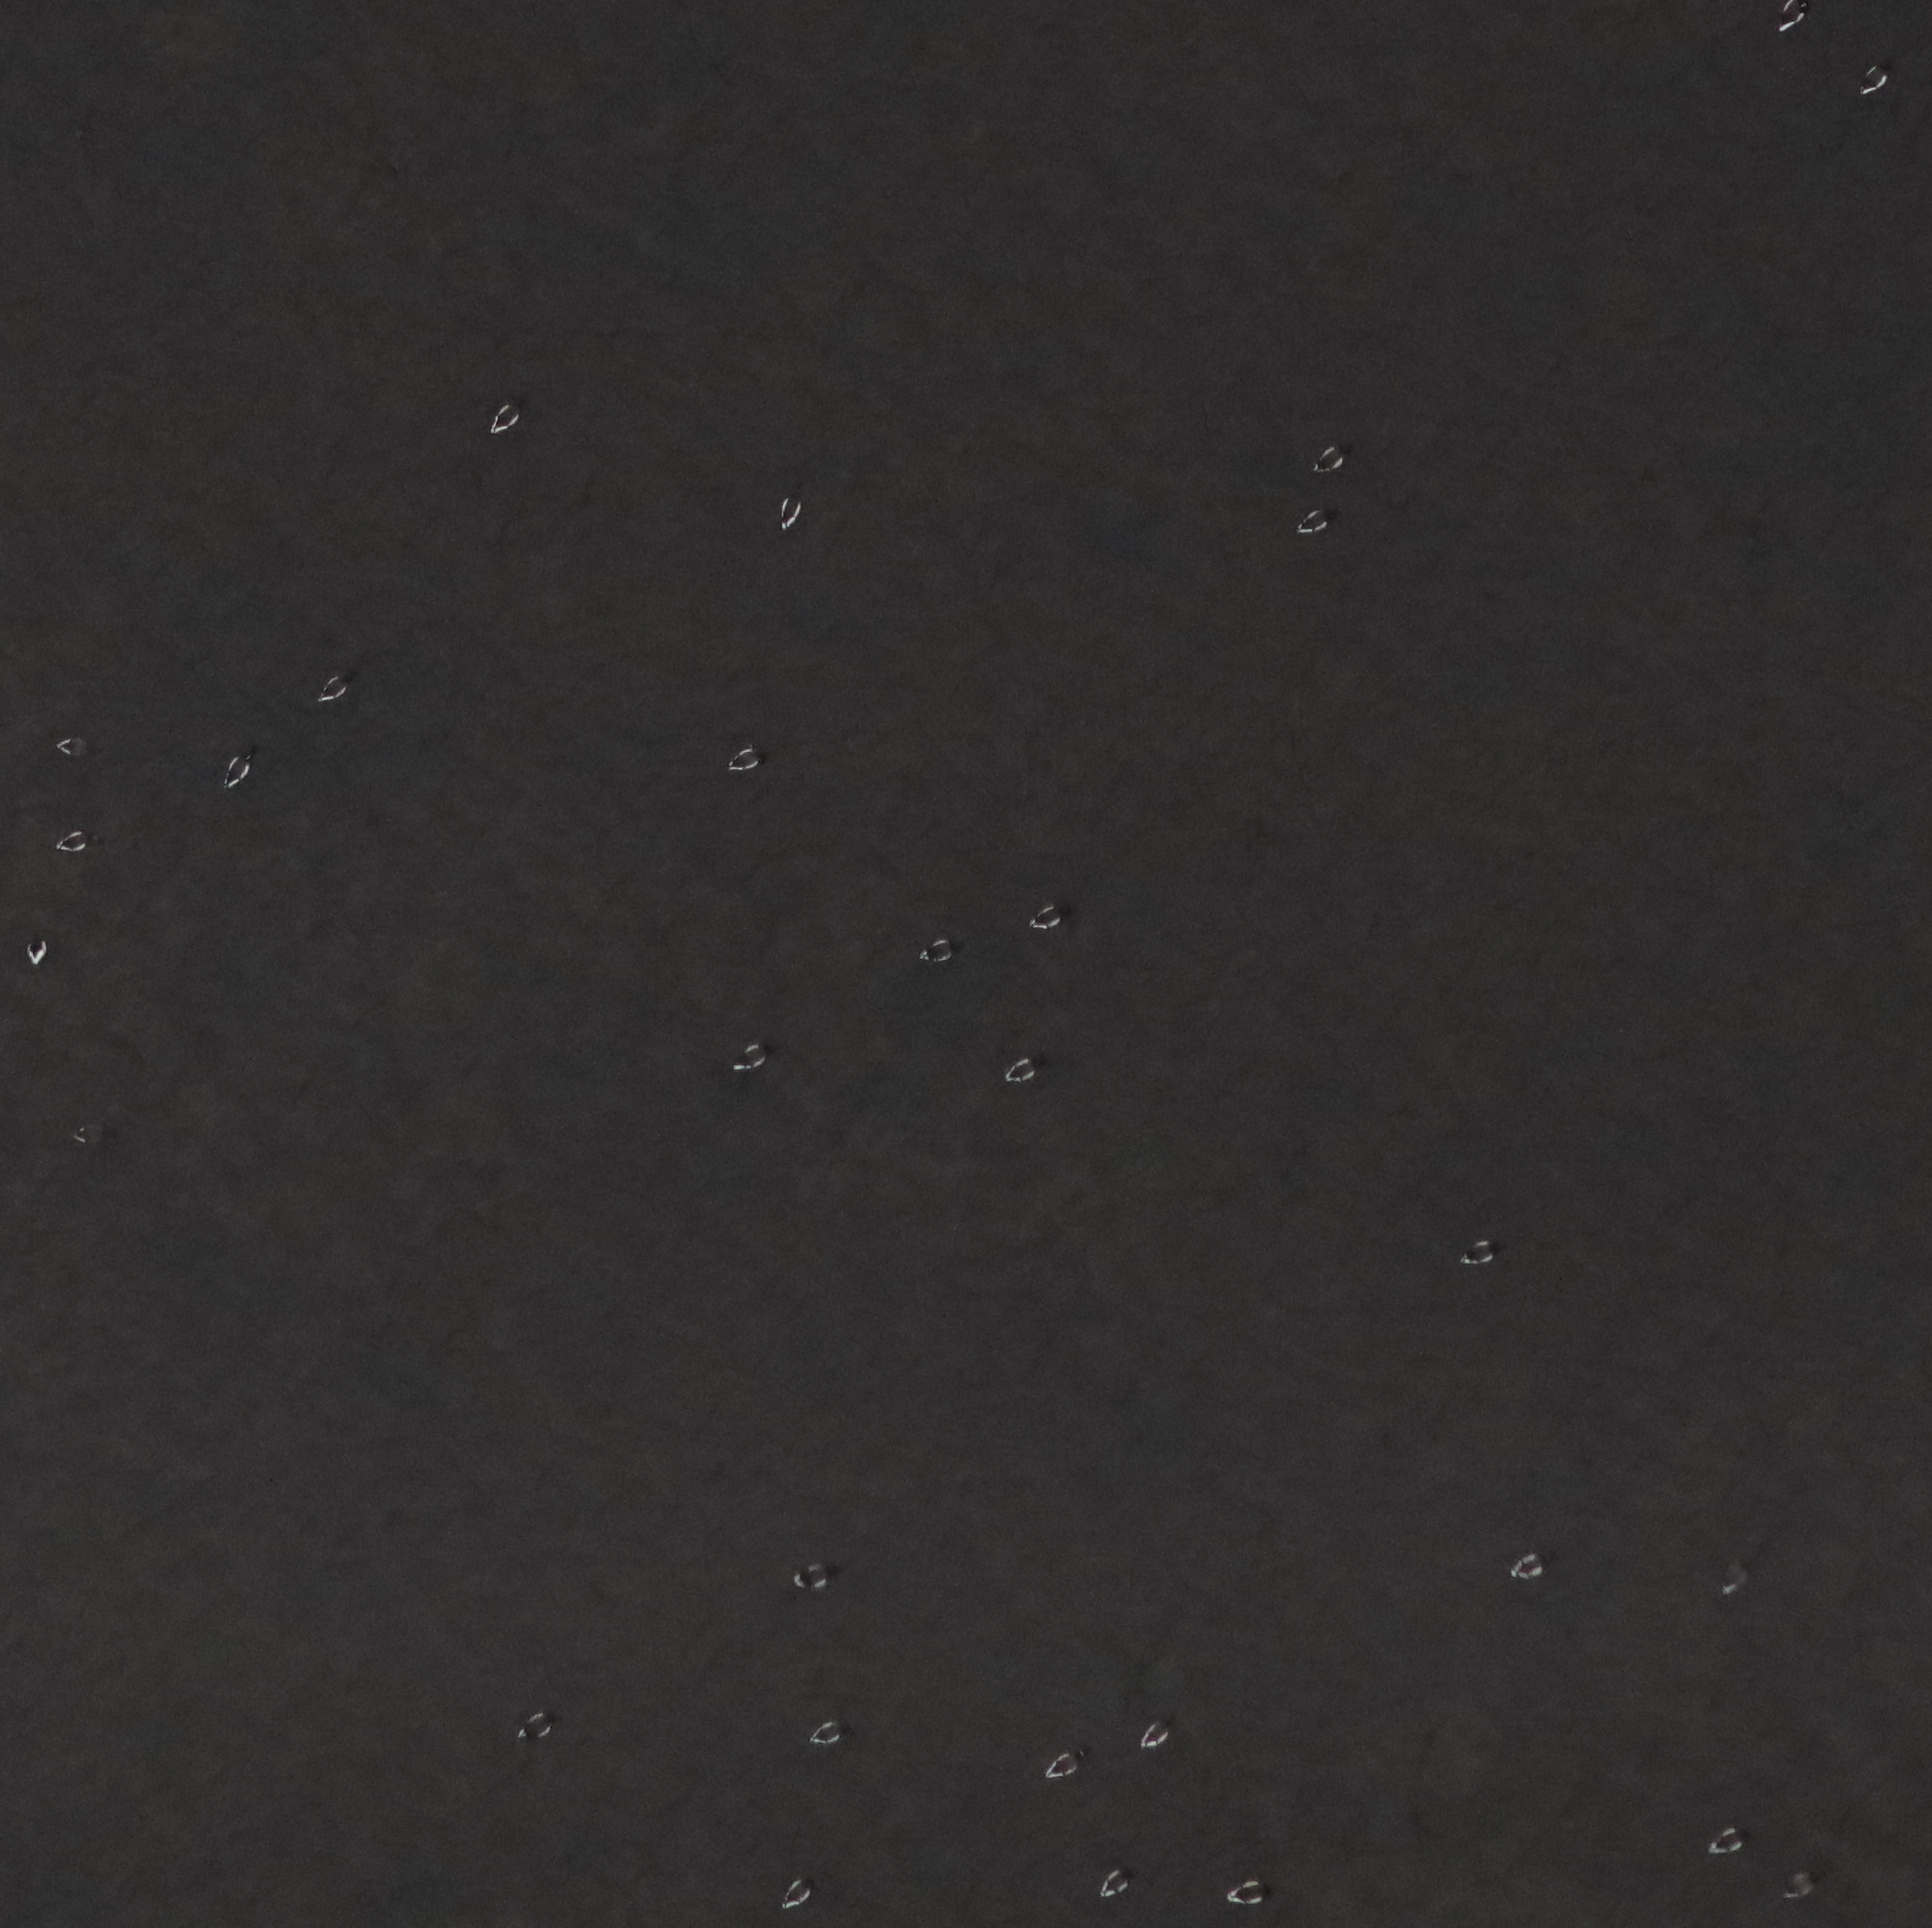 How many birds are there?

30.